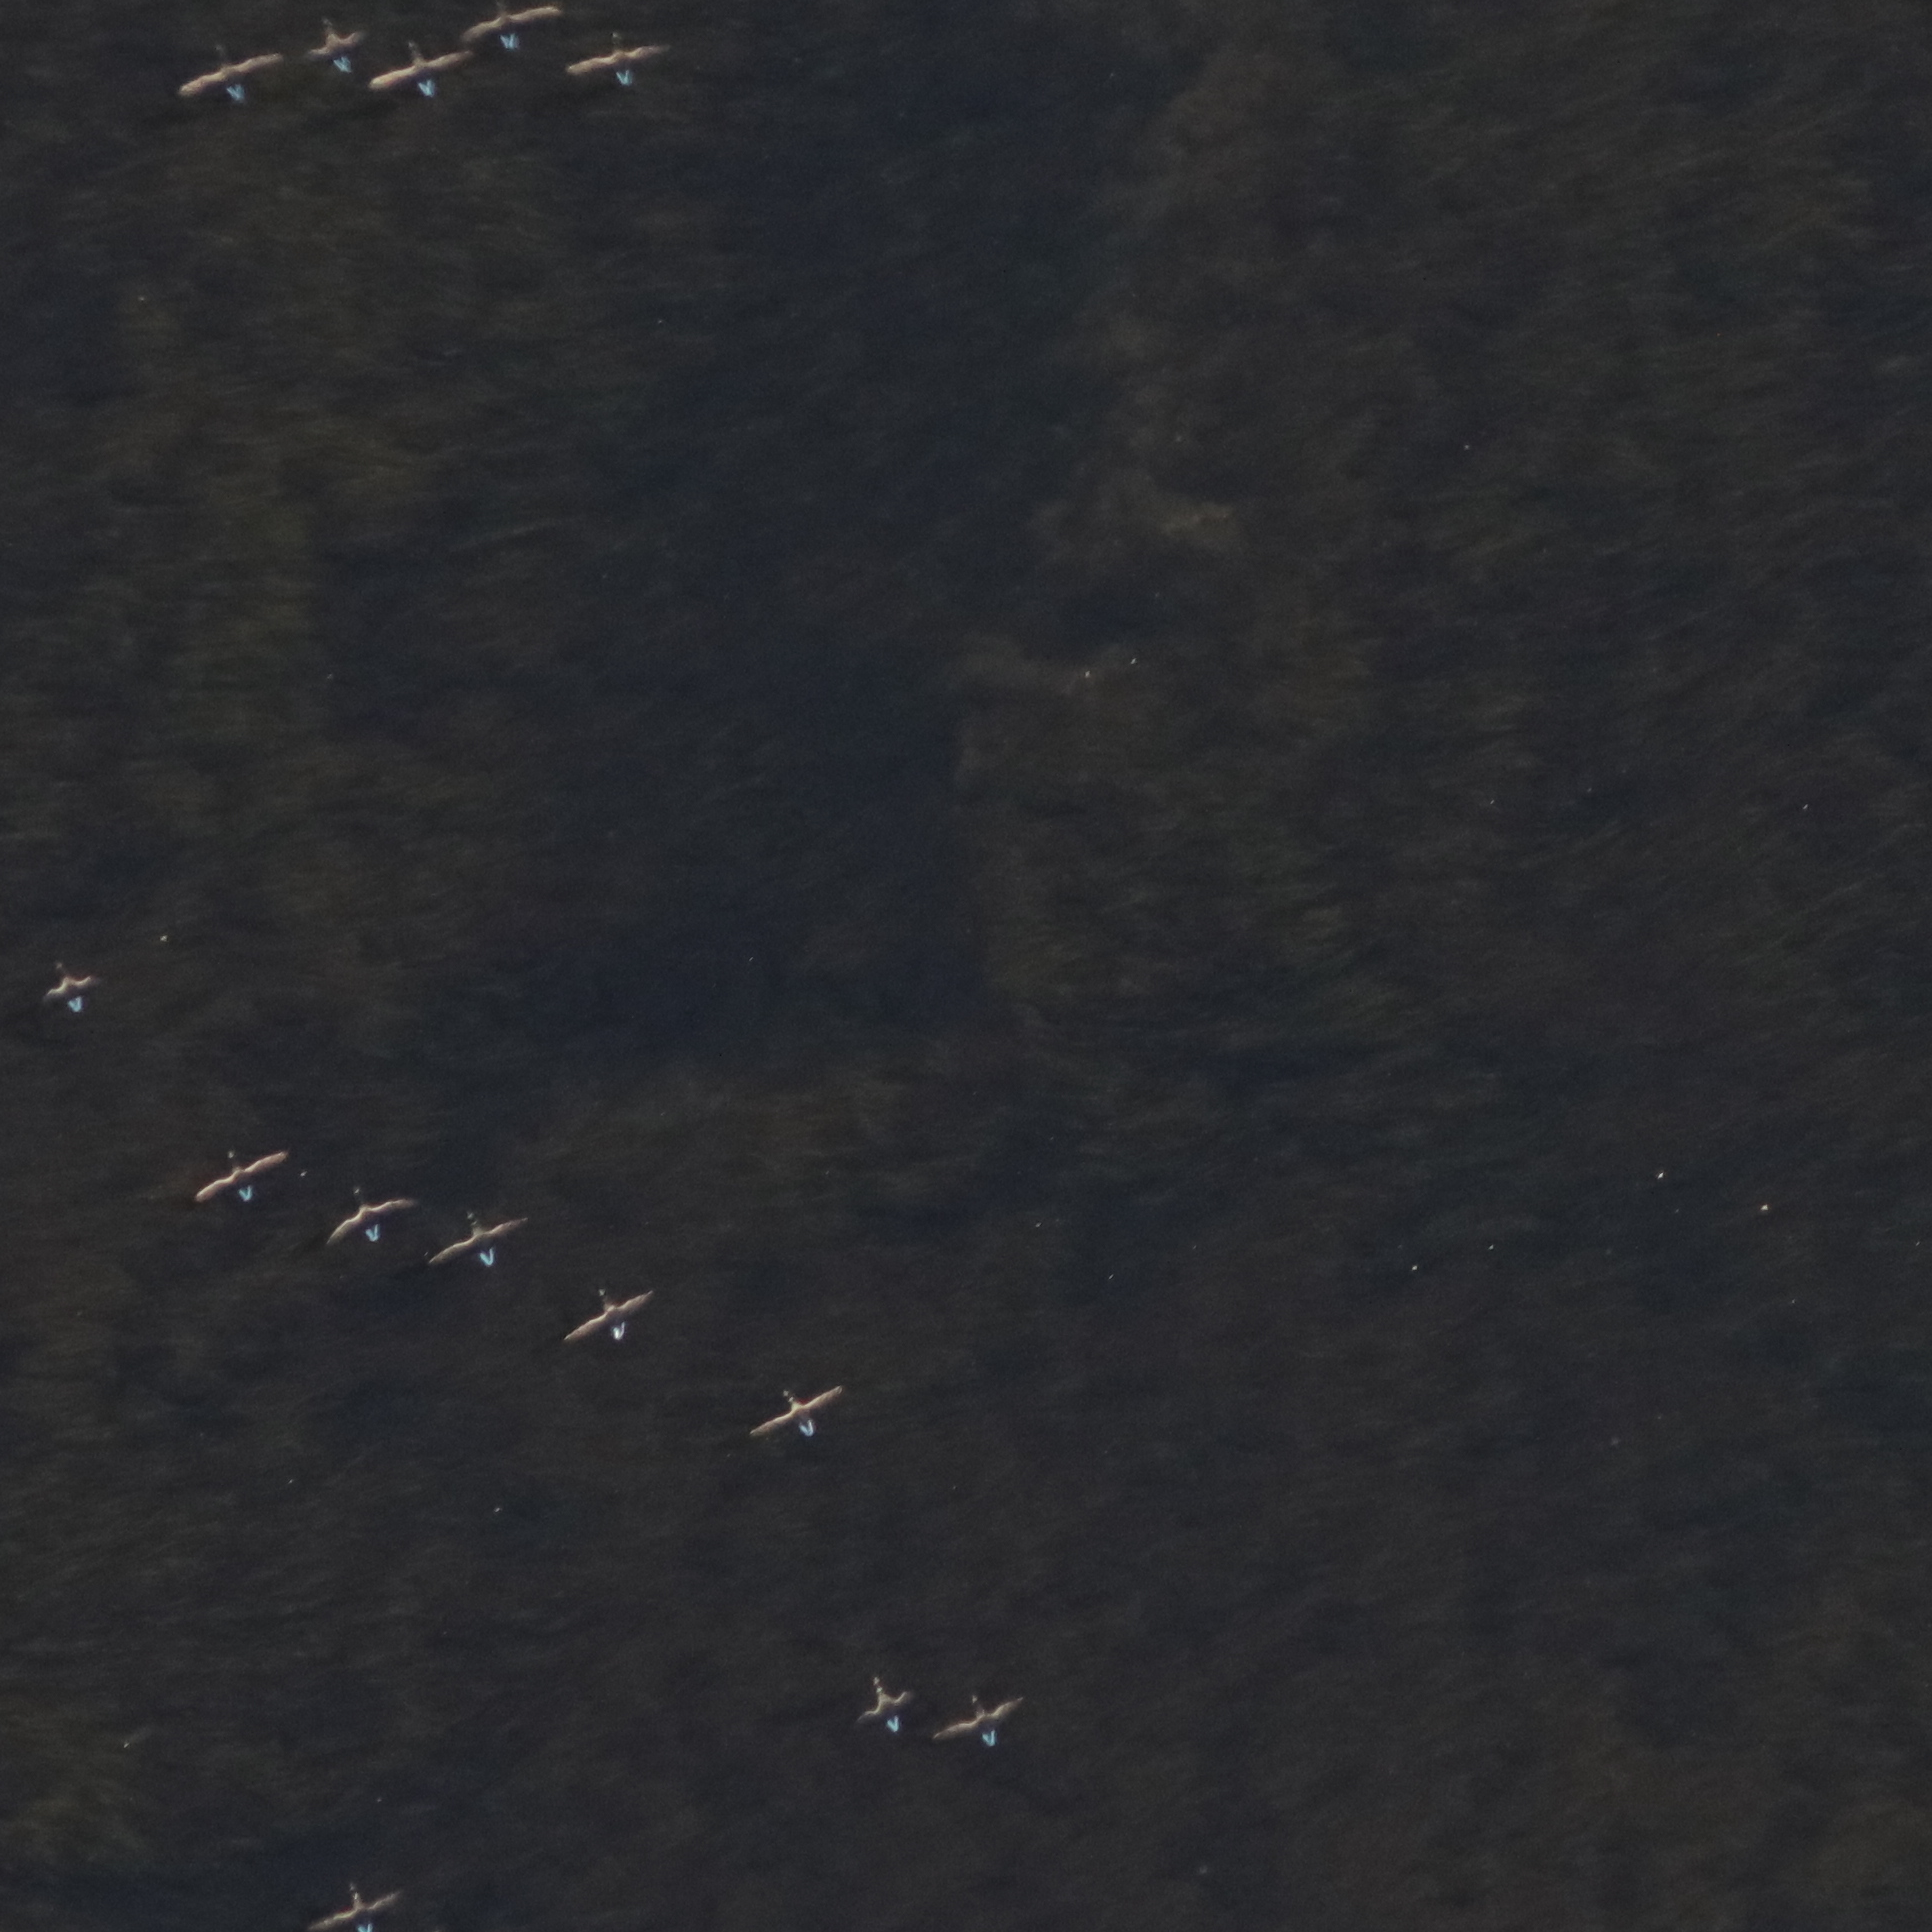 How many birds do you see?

14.